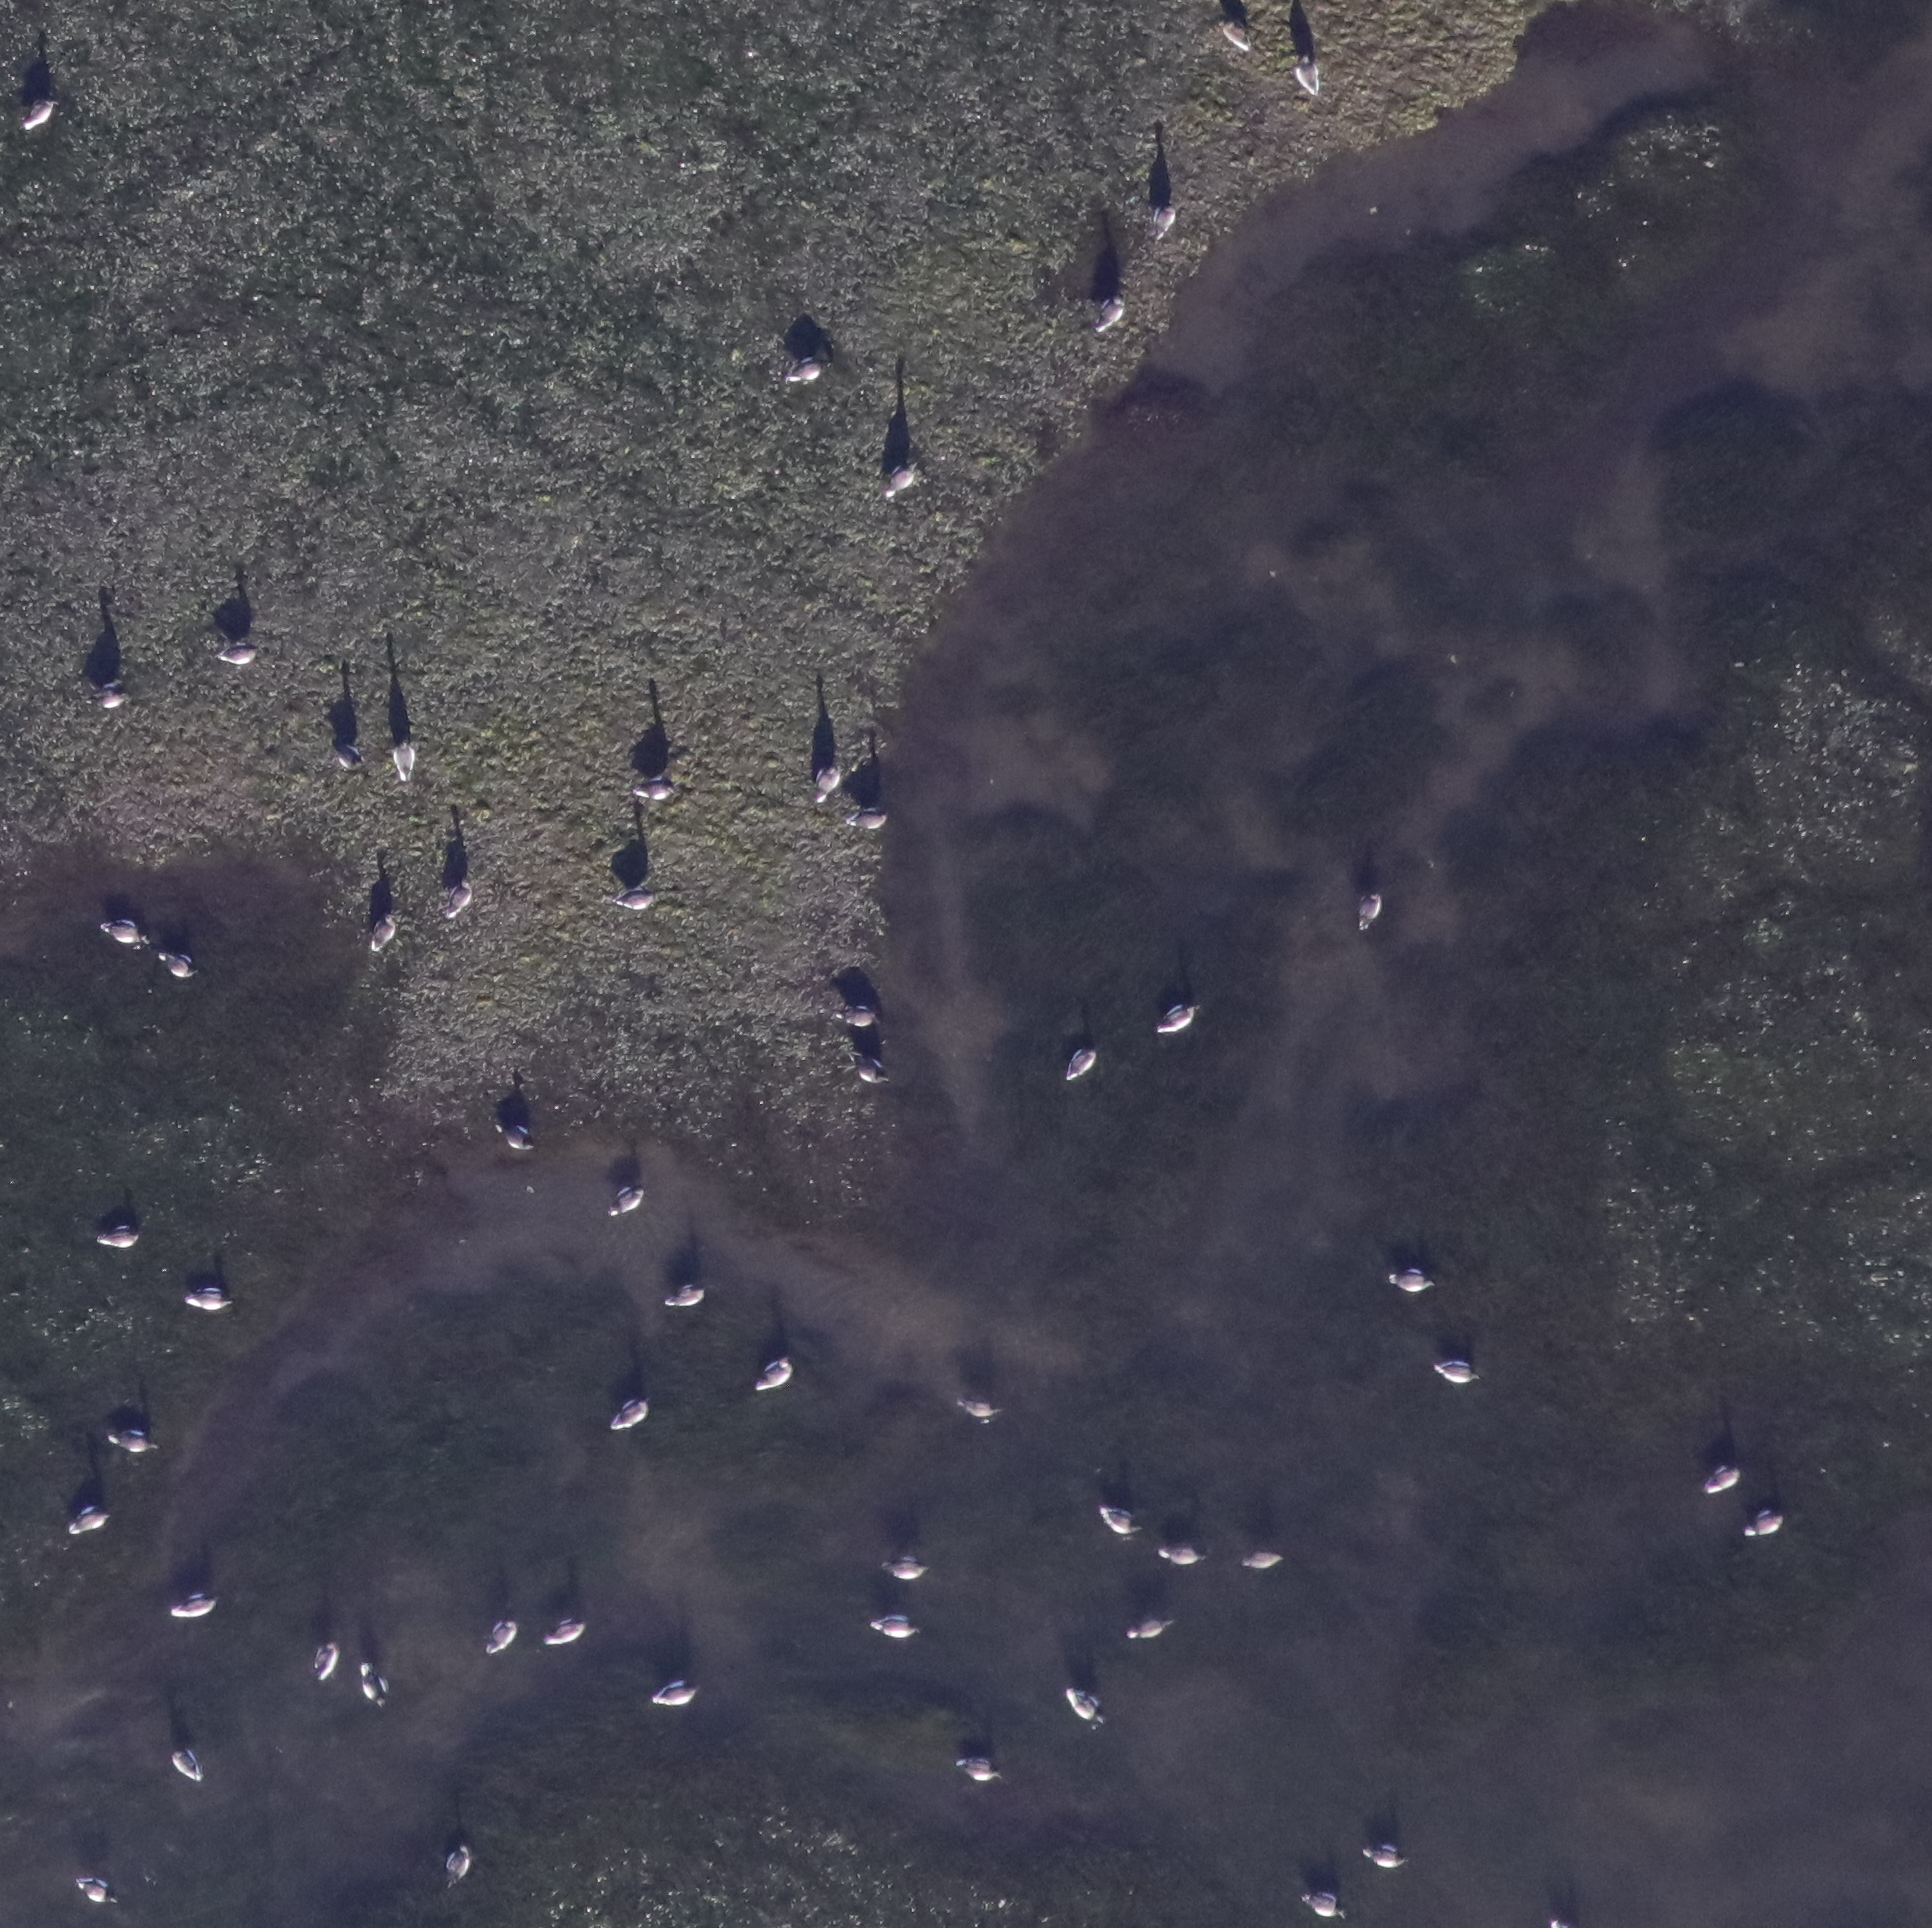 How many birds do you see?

57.